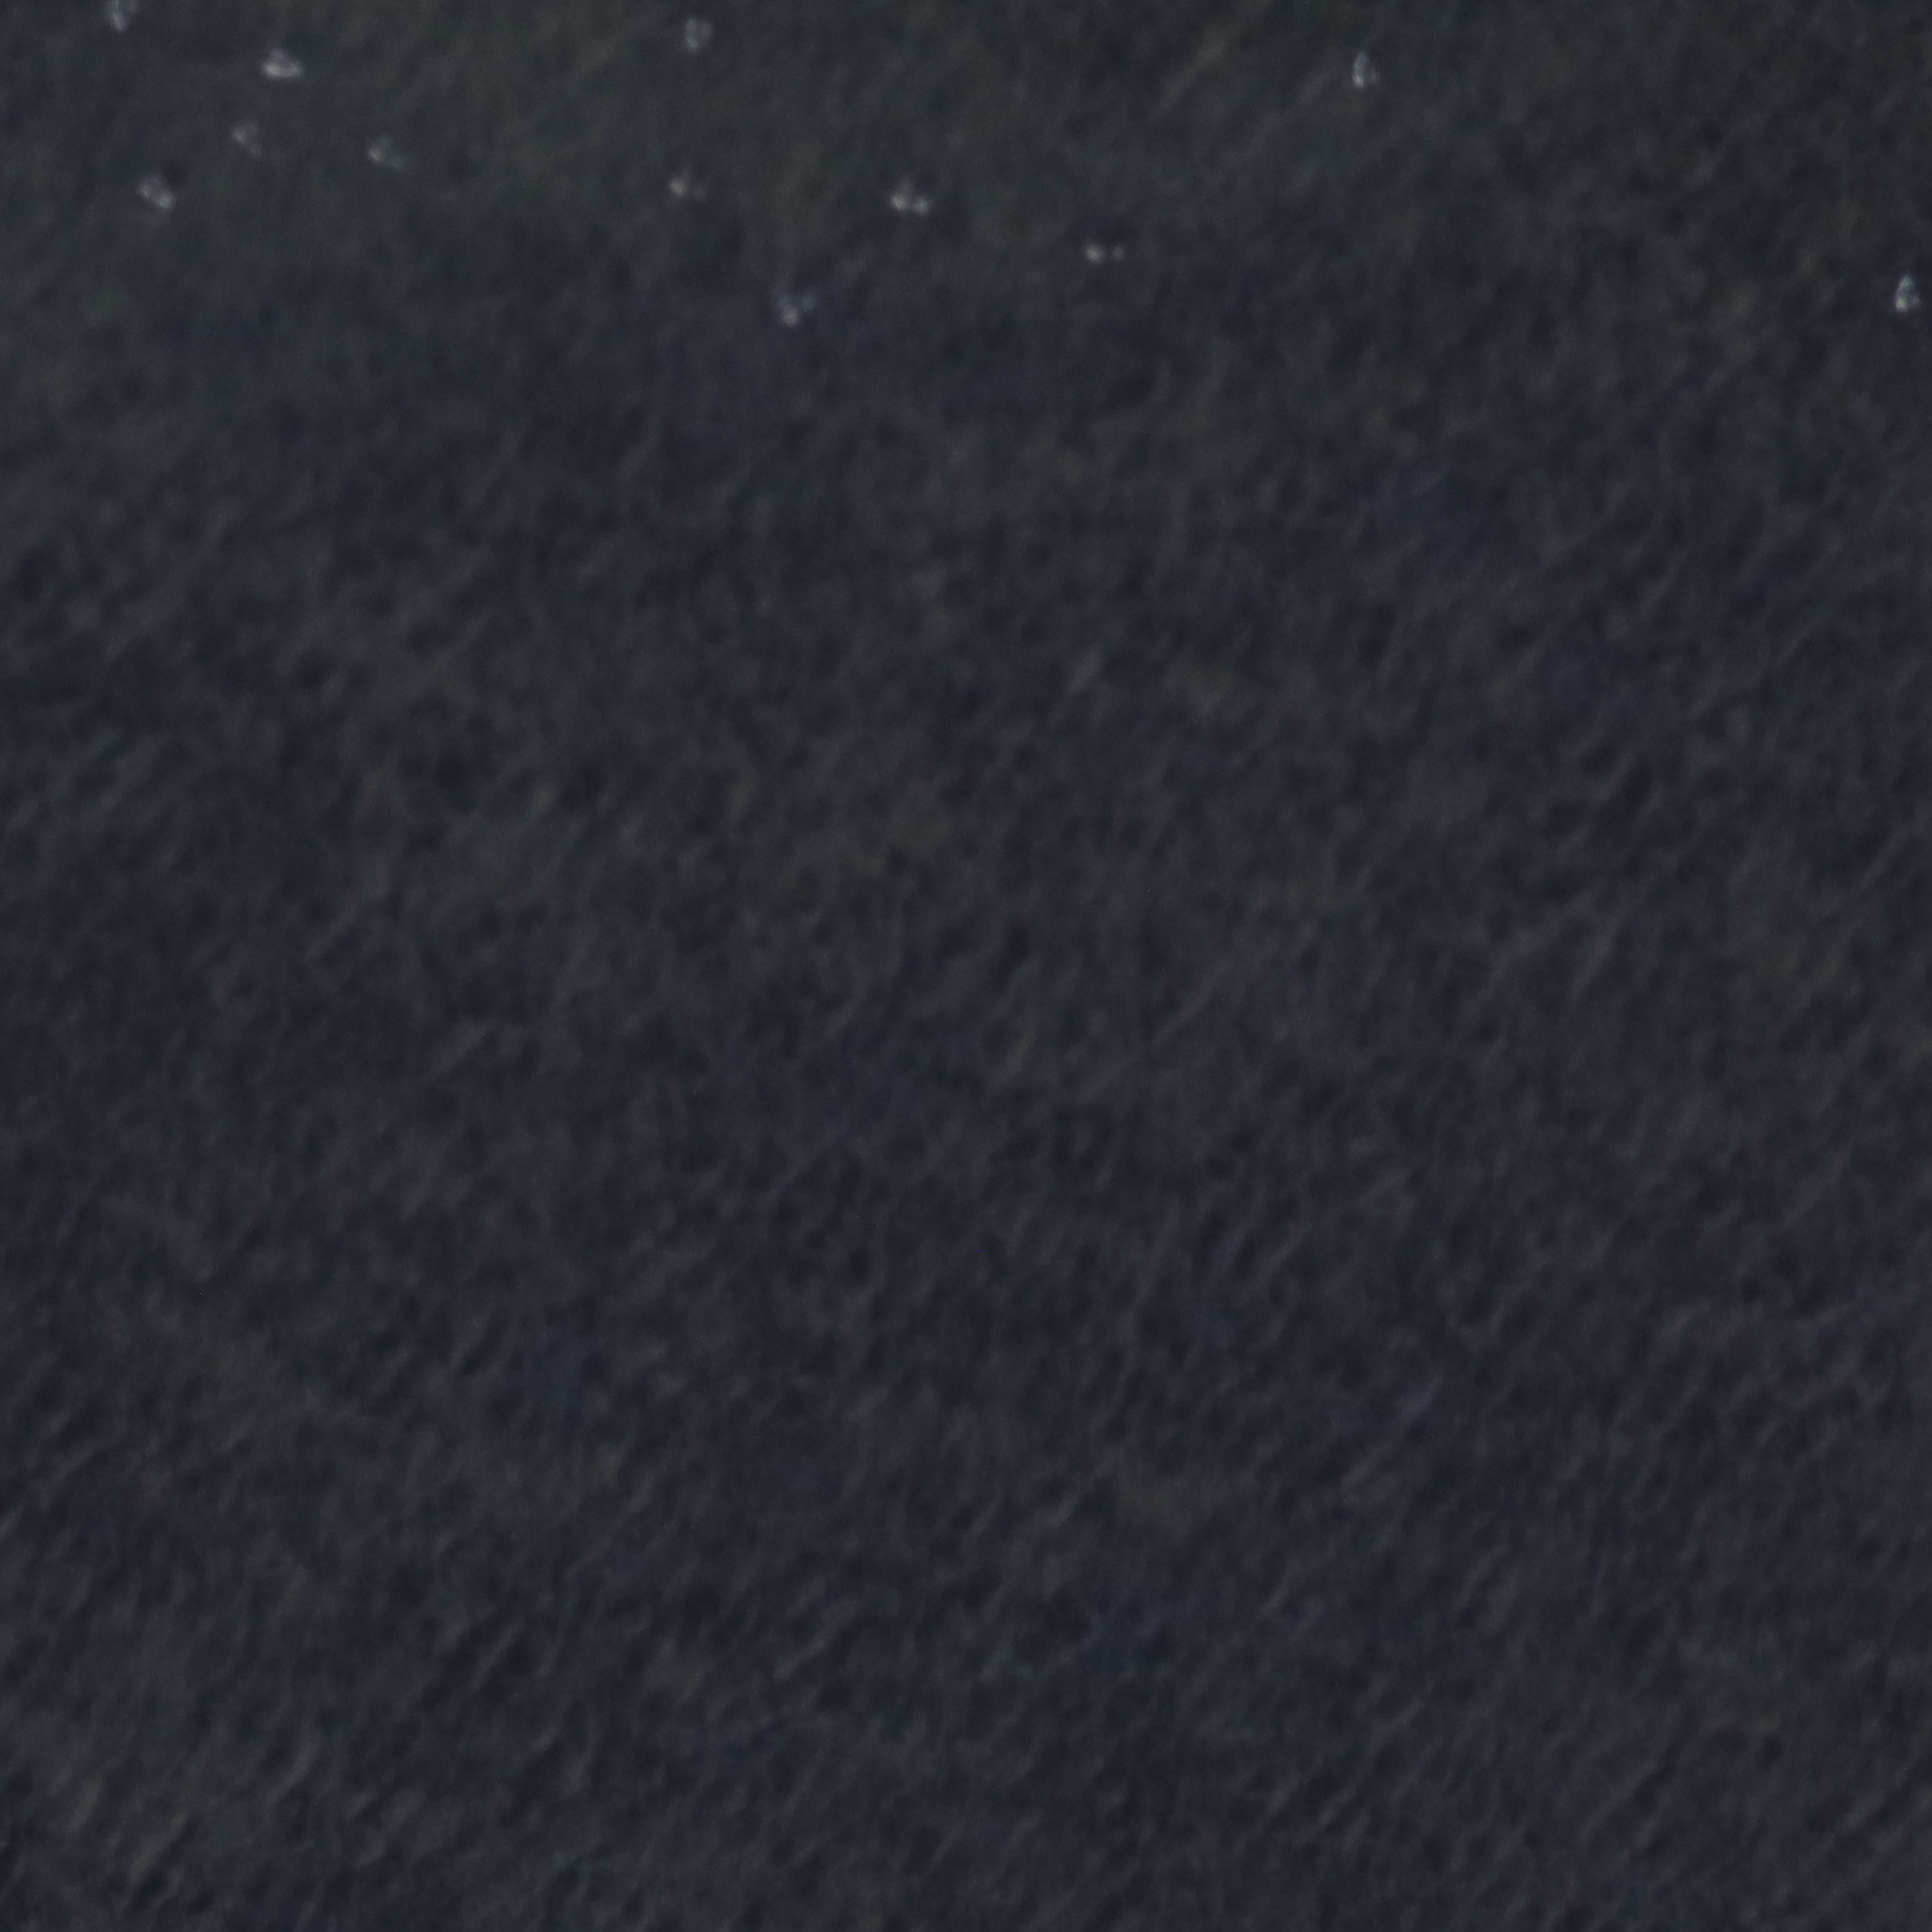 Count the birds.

12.